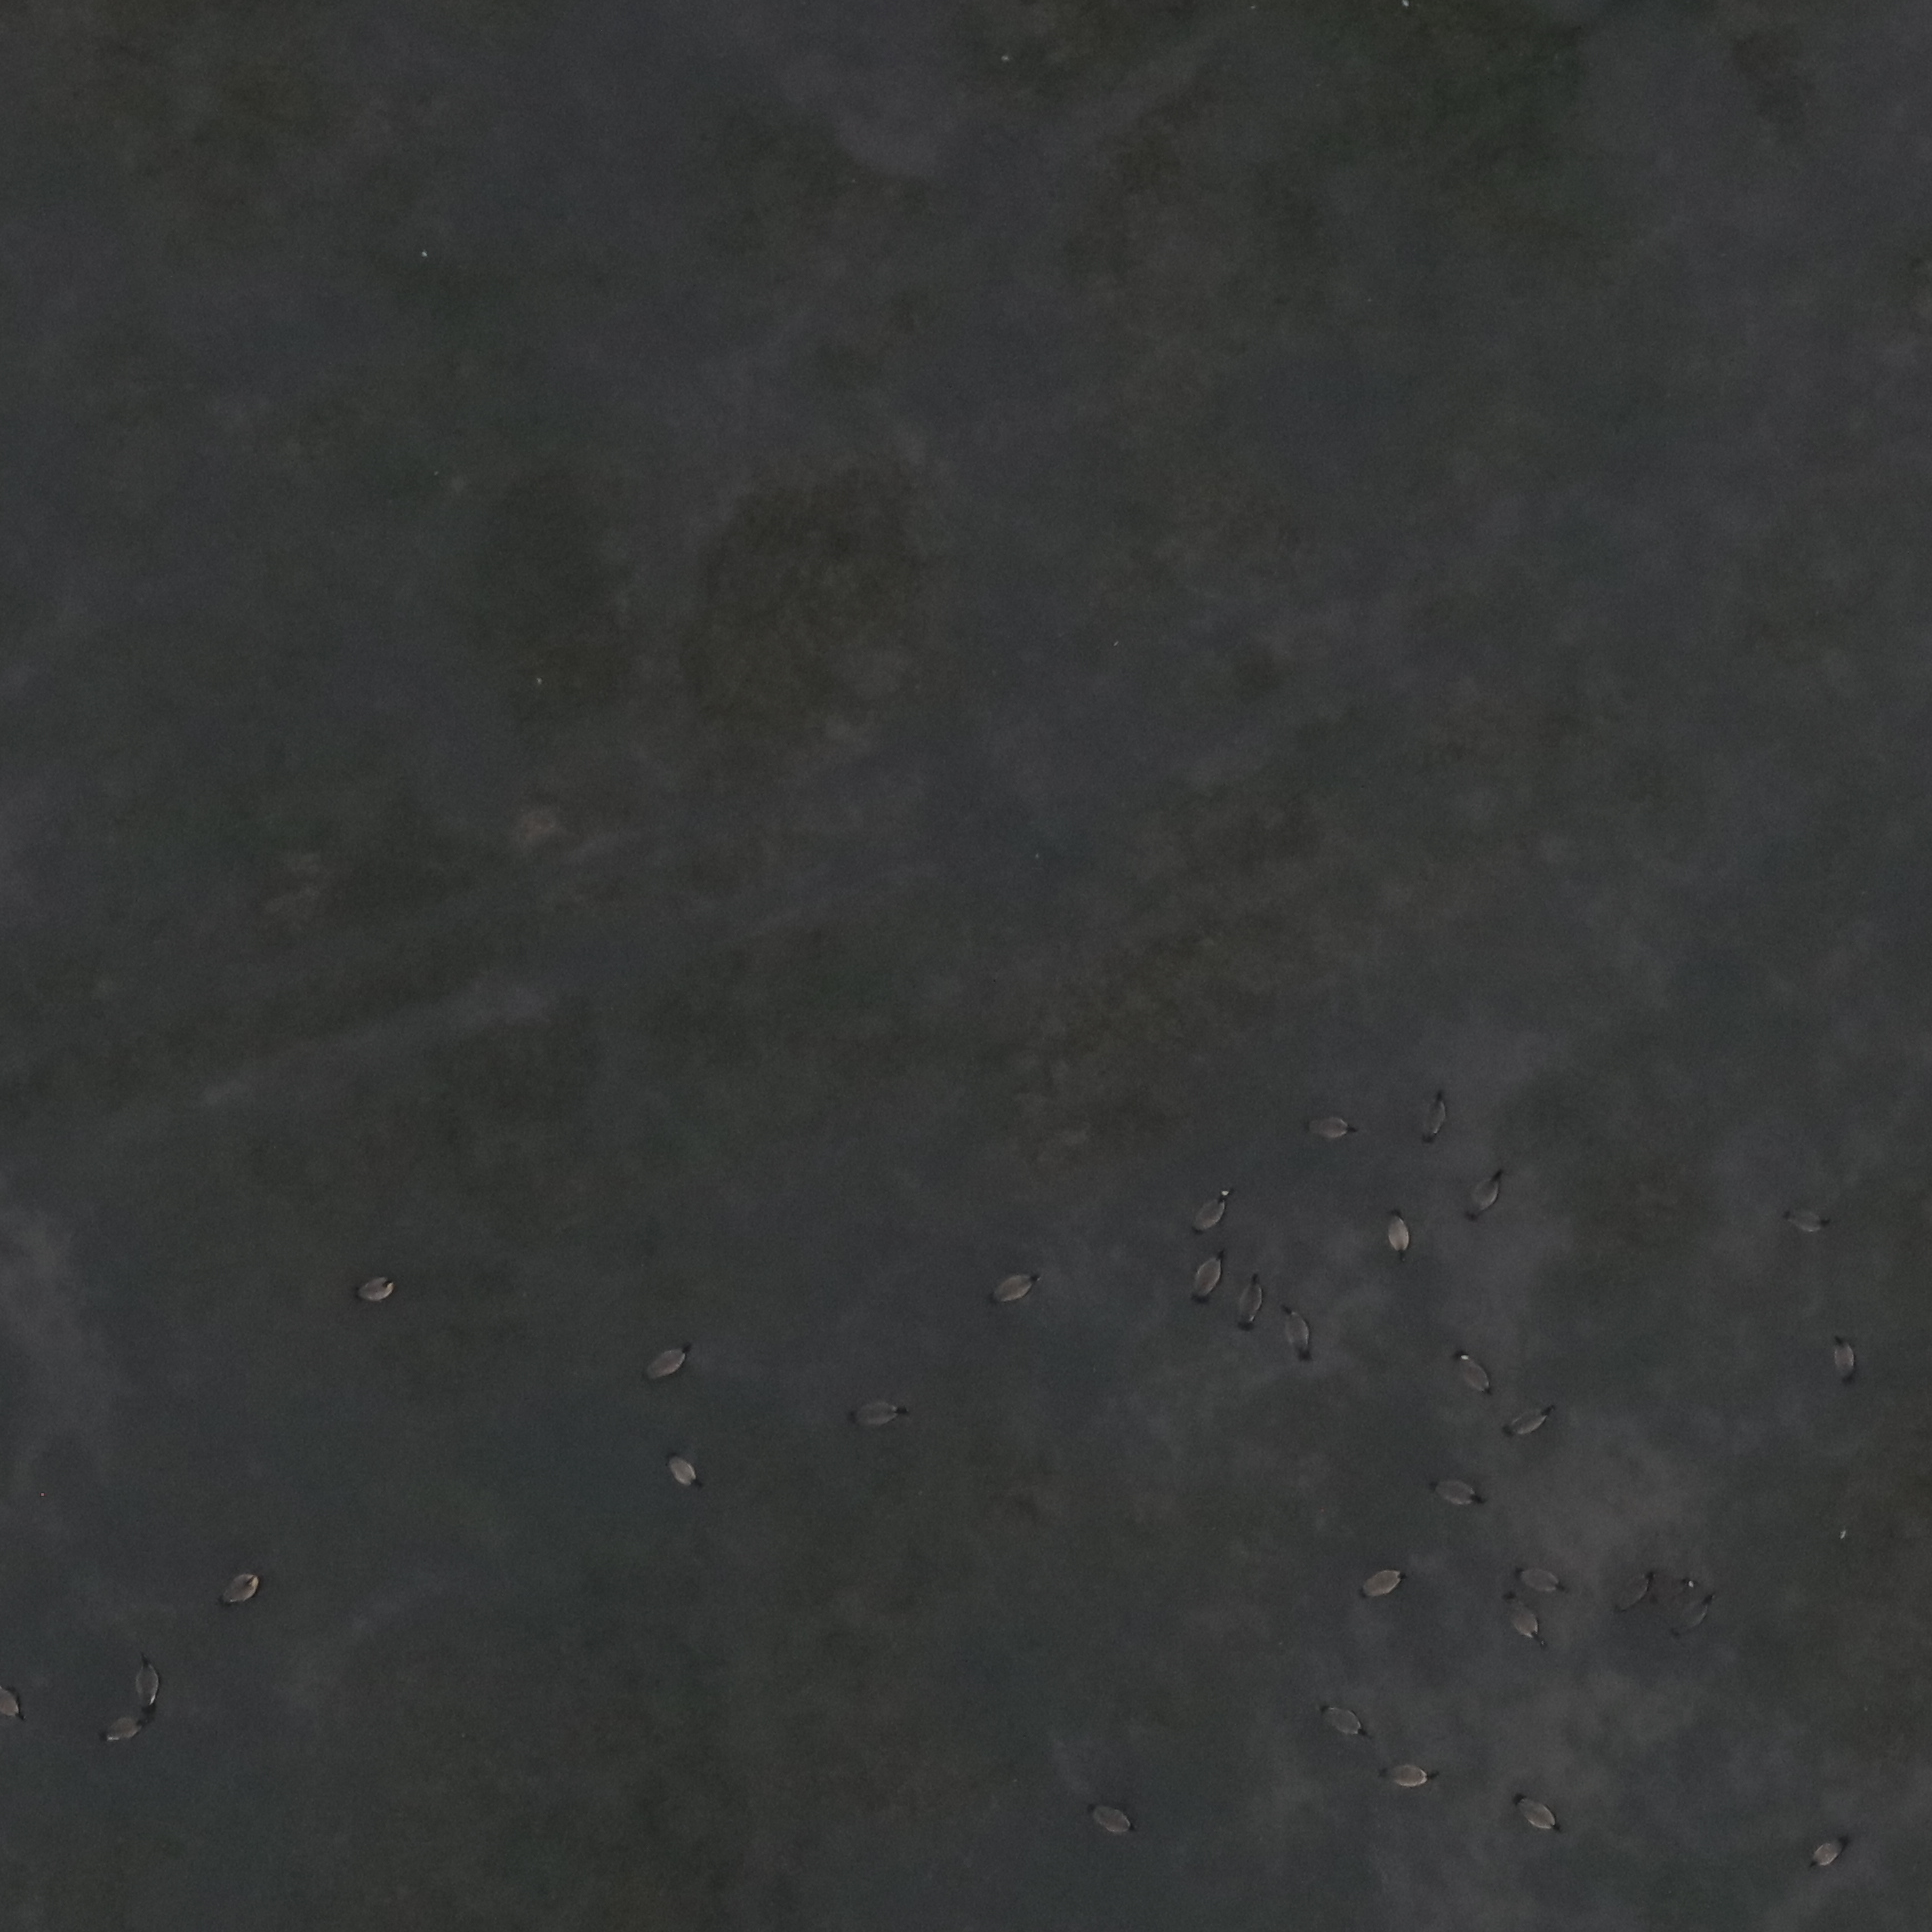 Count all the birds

32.